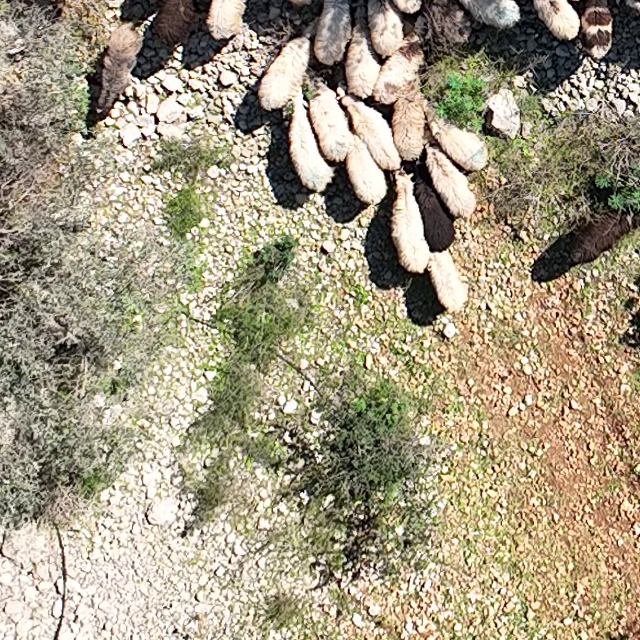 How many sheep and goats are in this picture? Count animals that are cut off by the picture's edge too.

26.